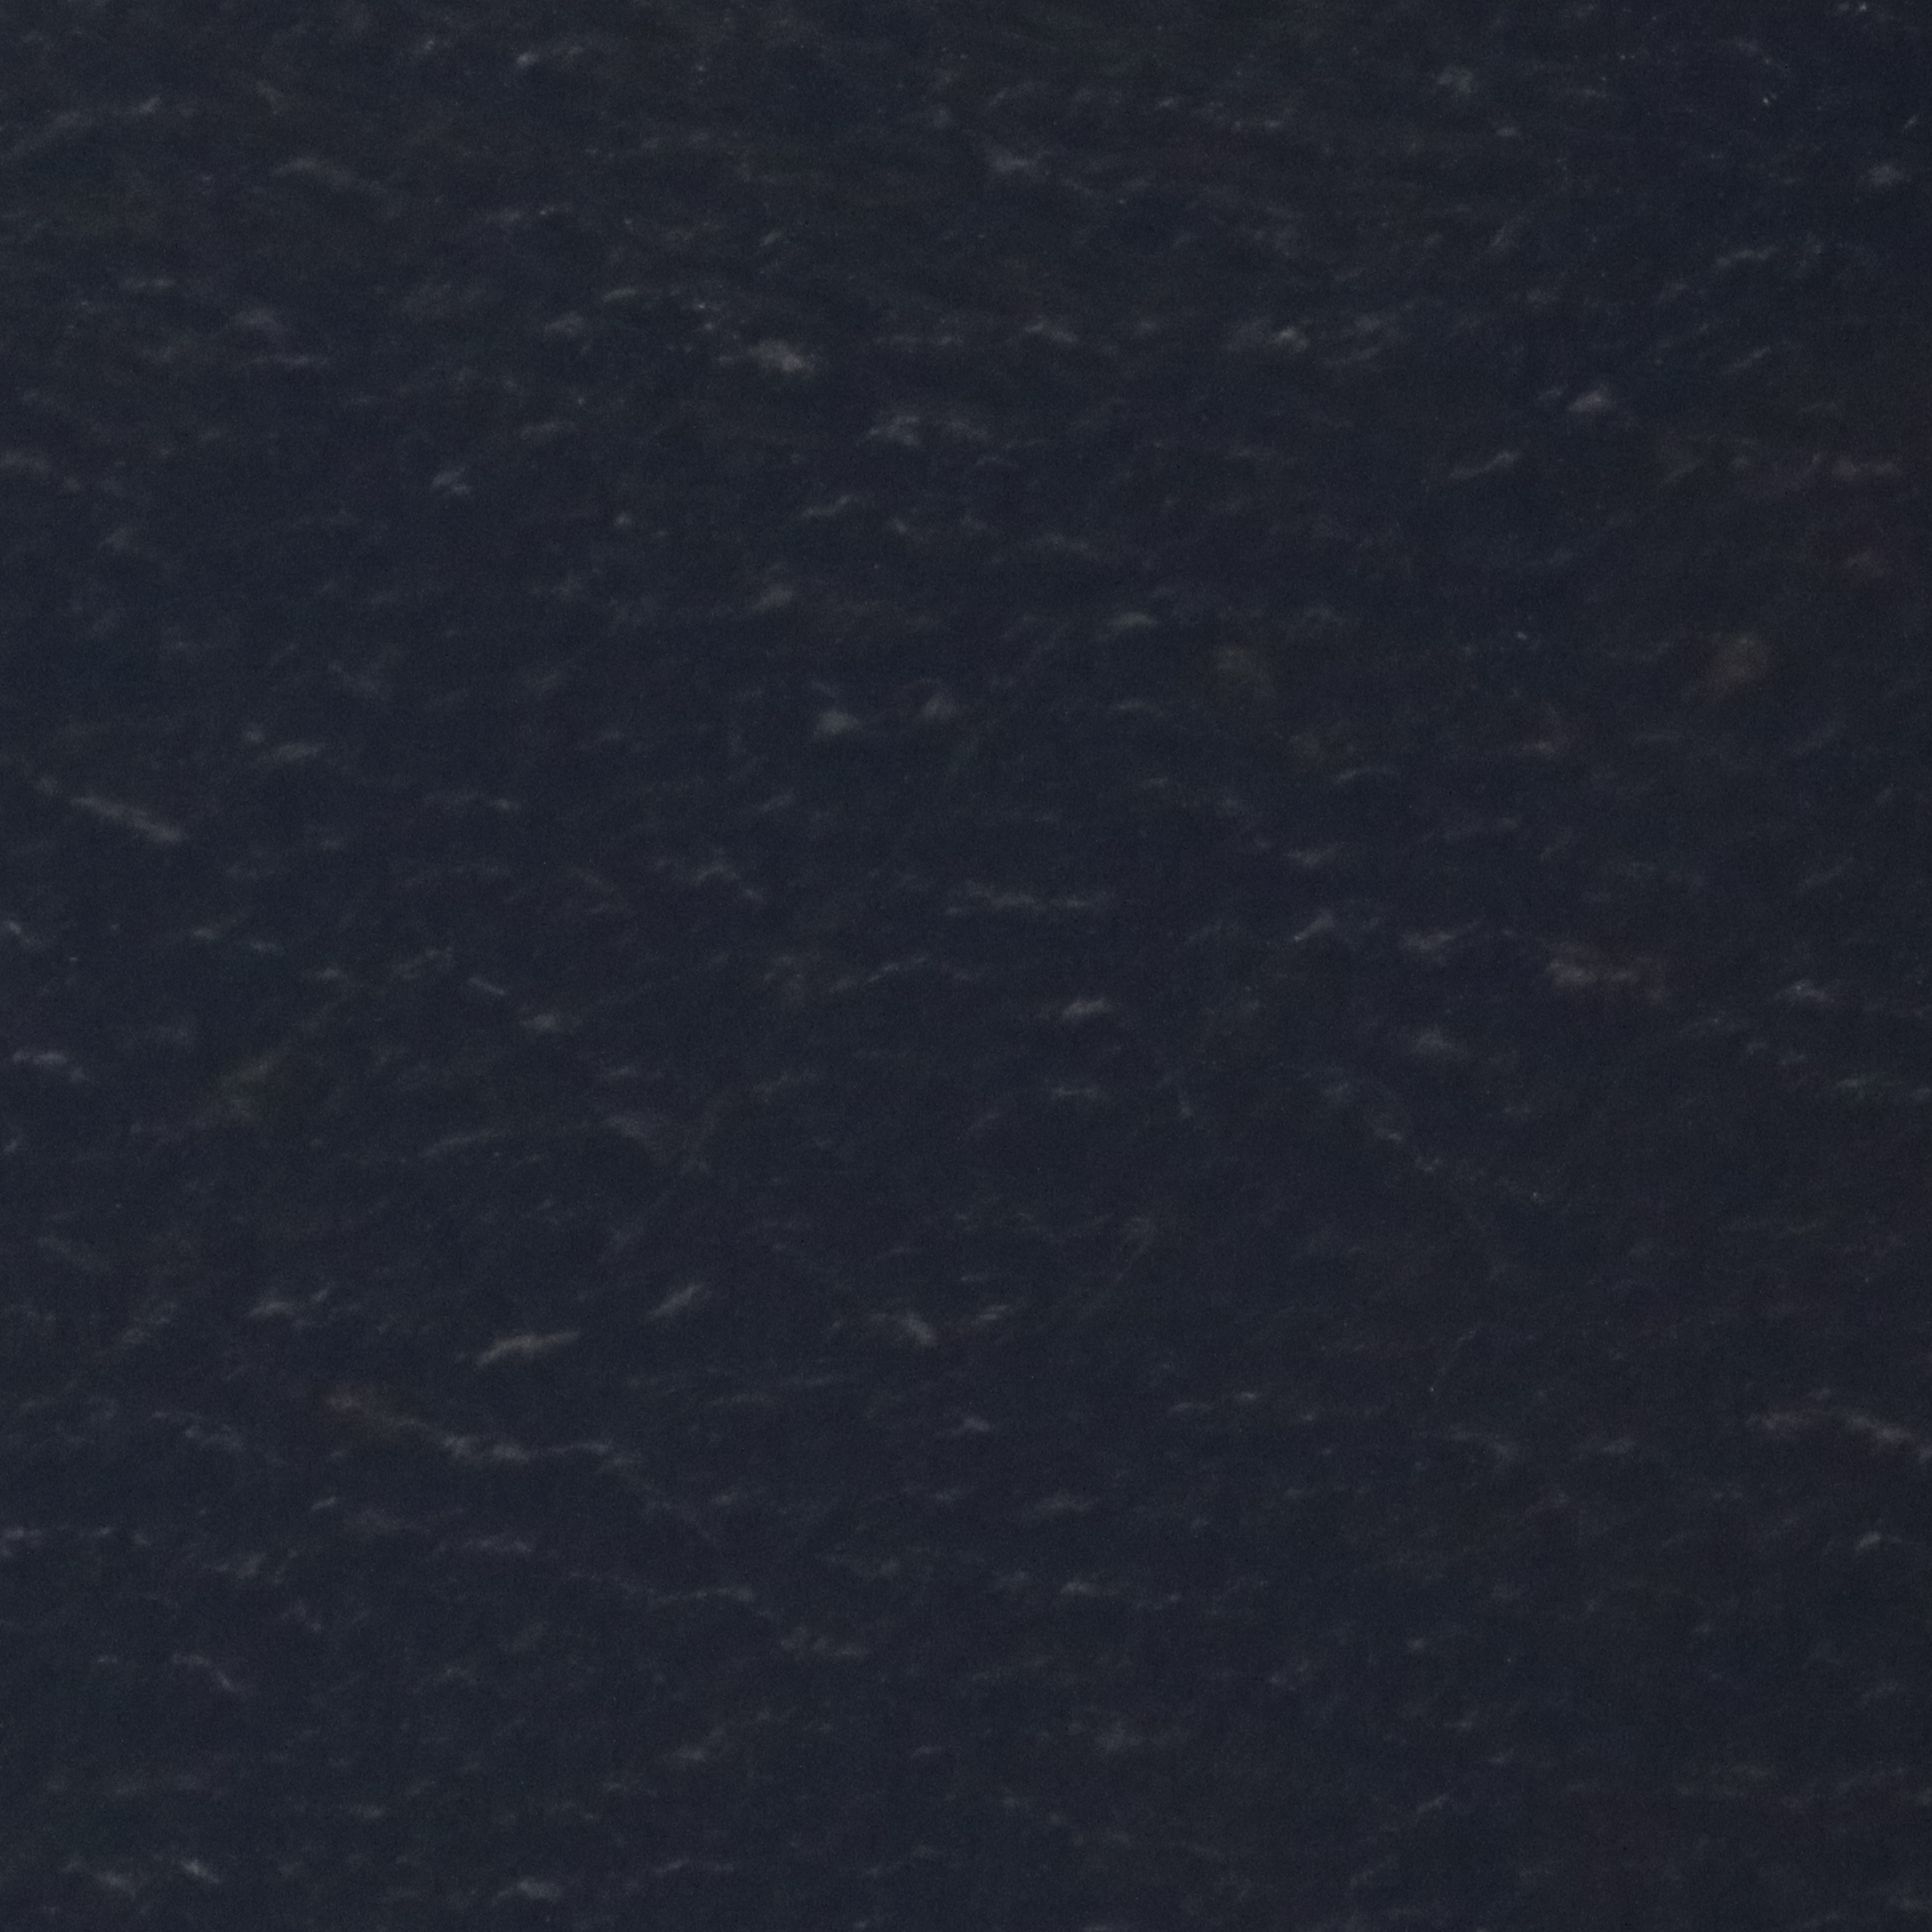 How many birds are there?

0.